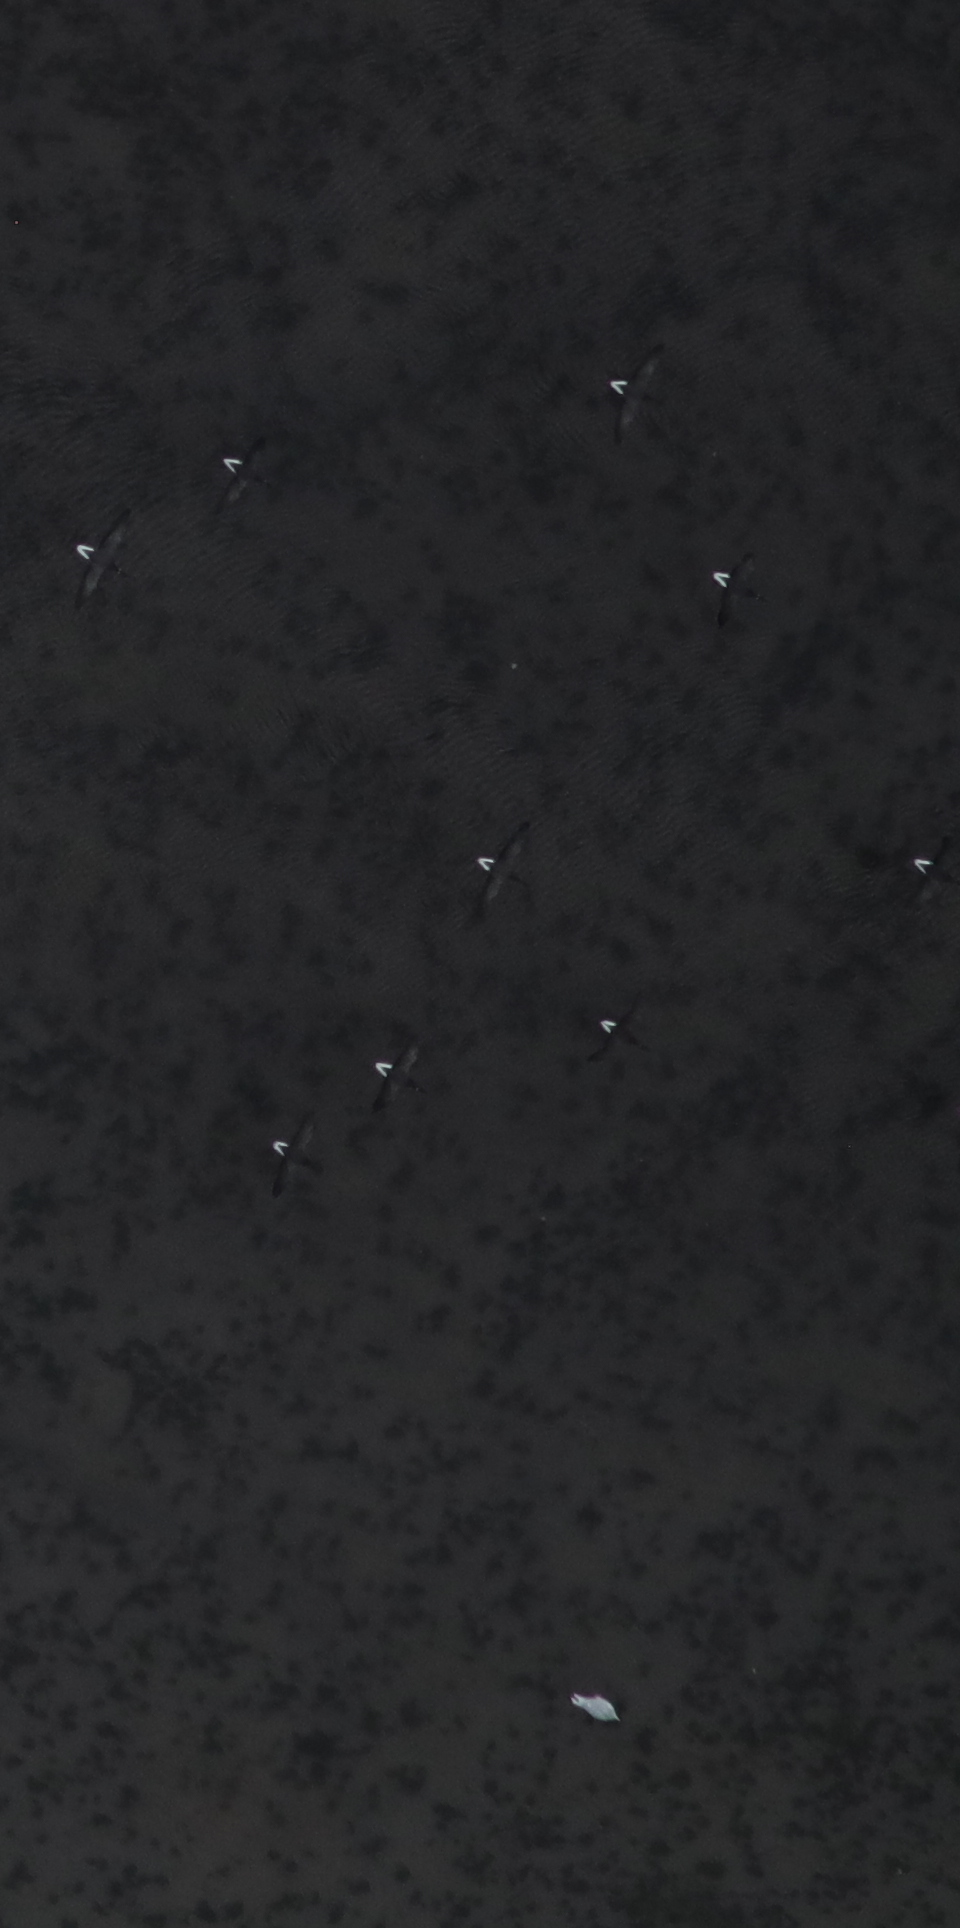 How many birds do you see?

10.